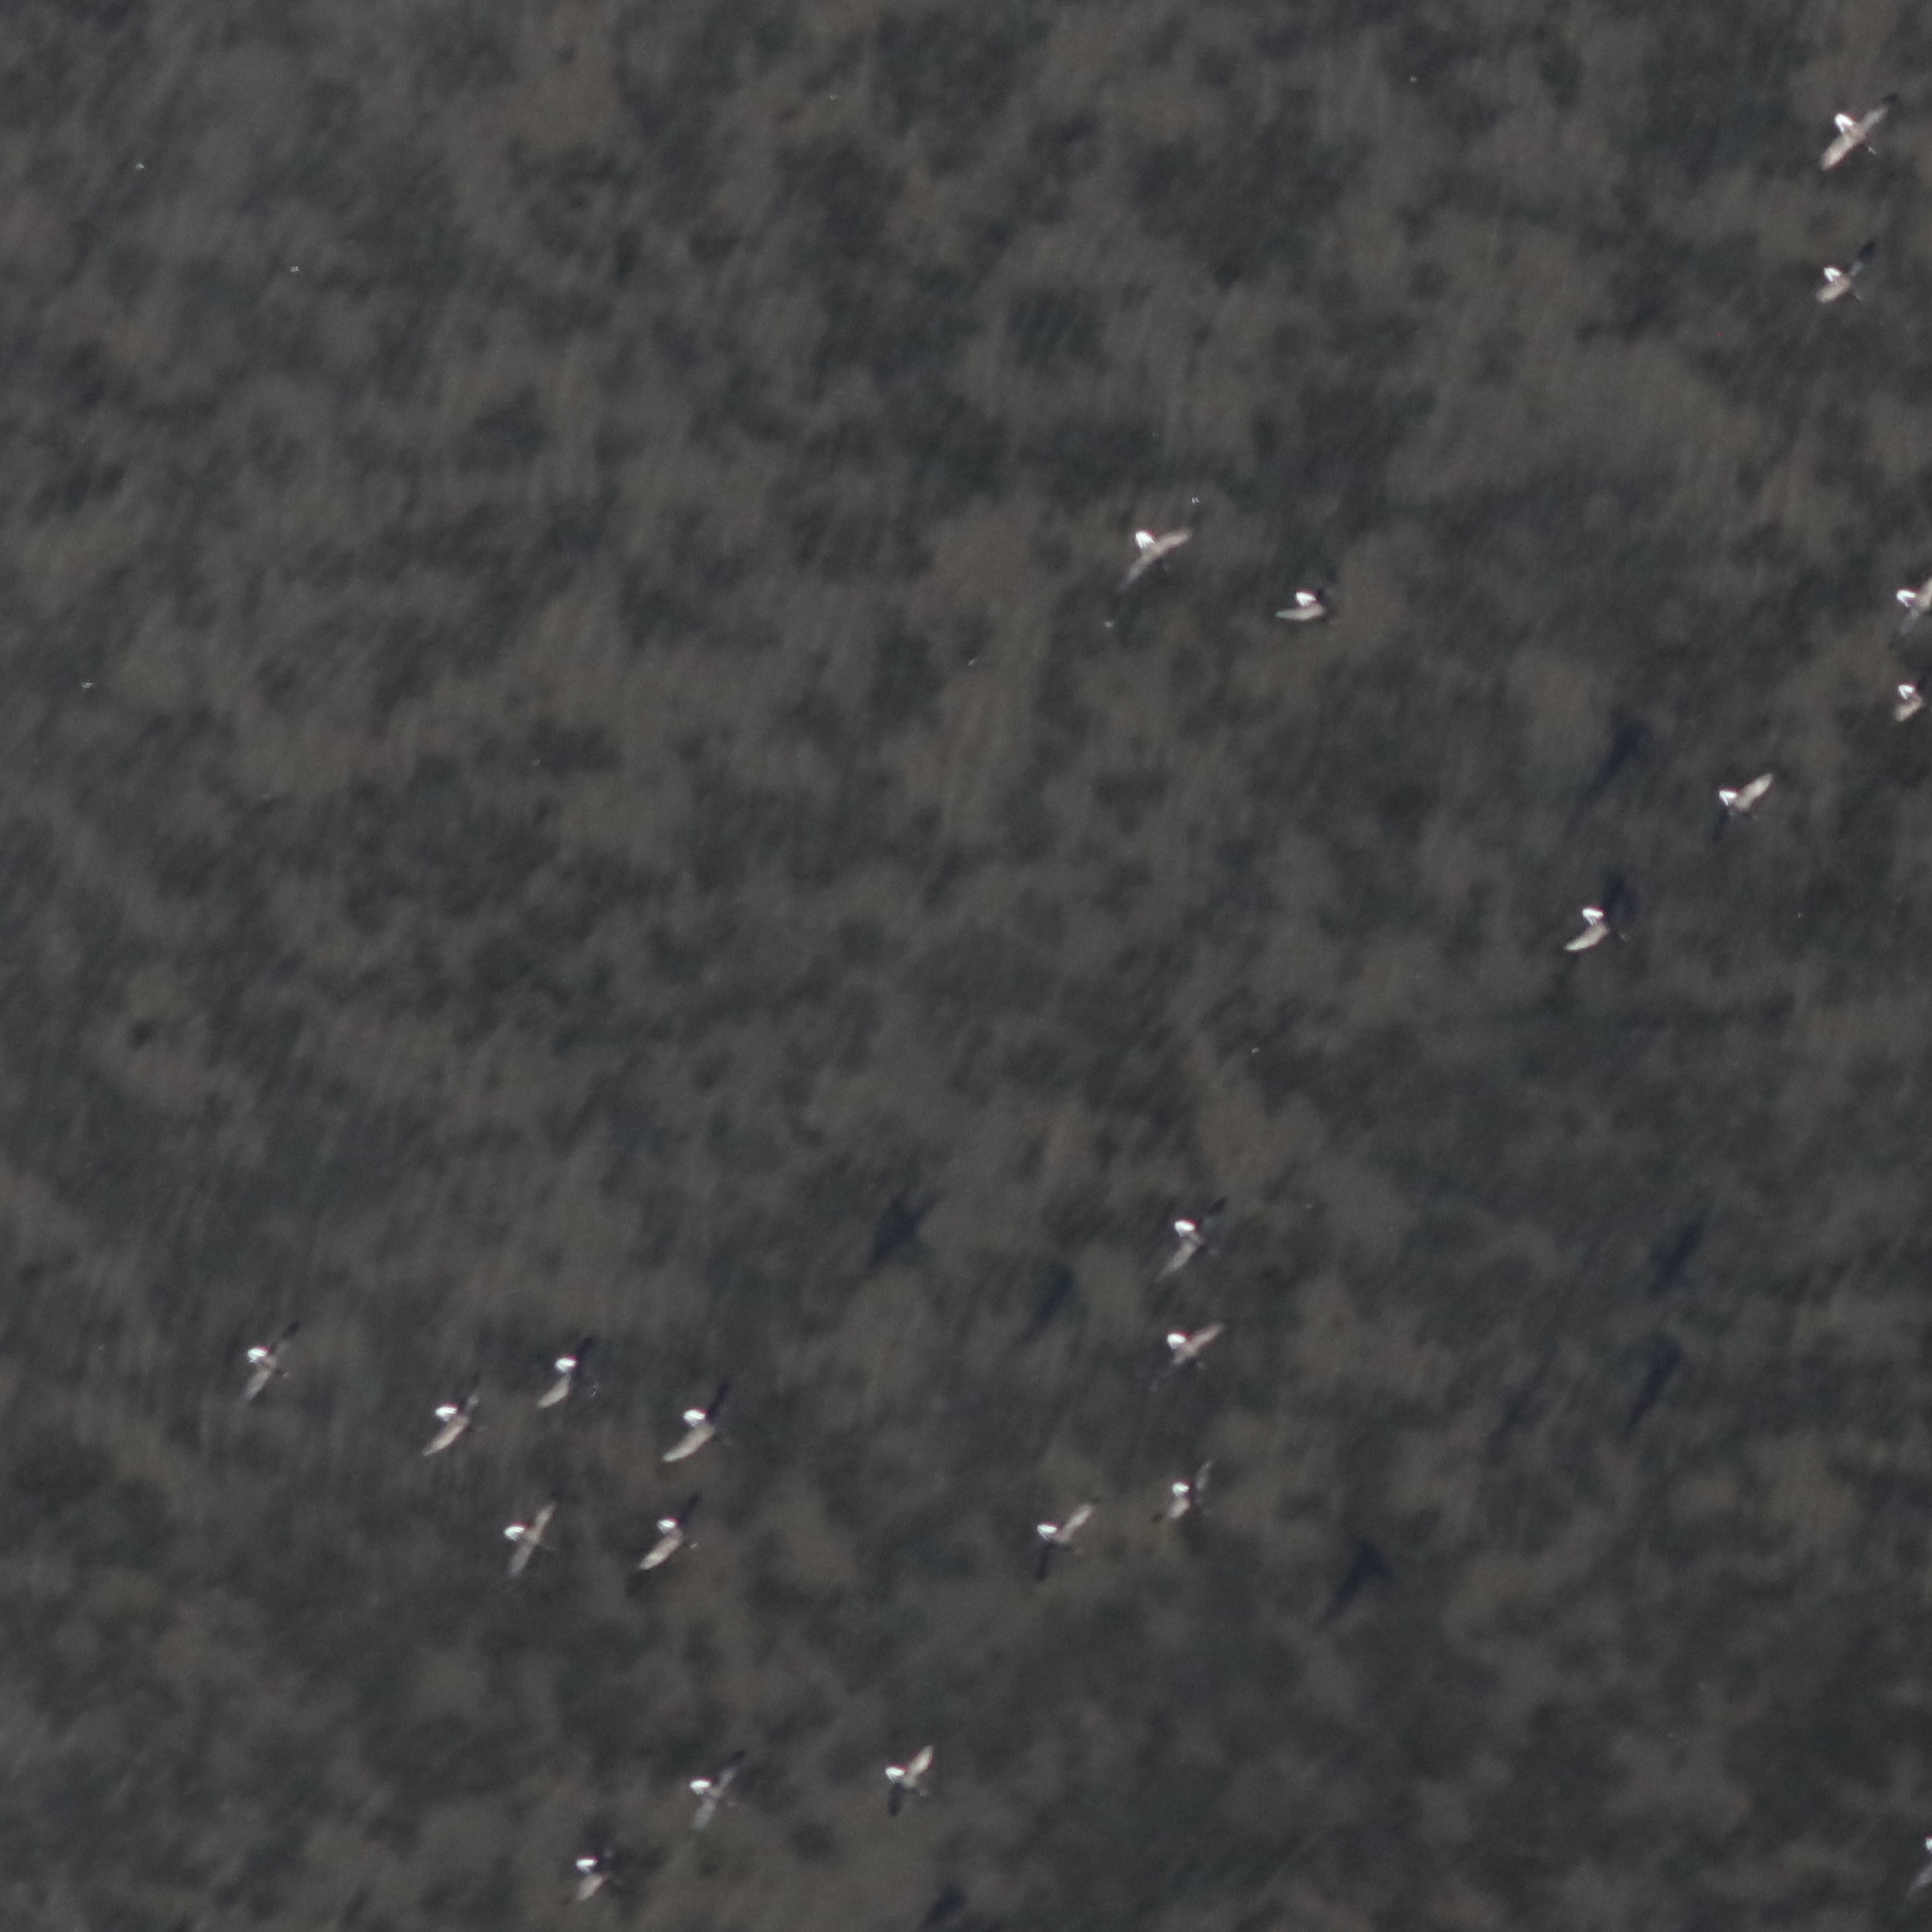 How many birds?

21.